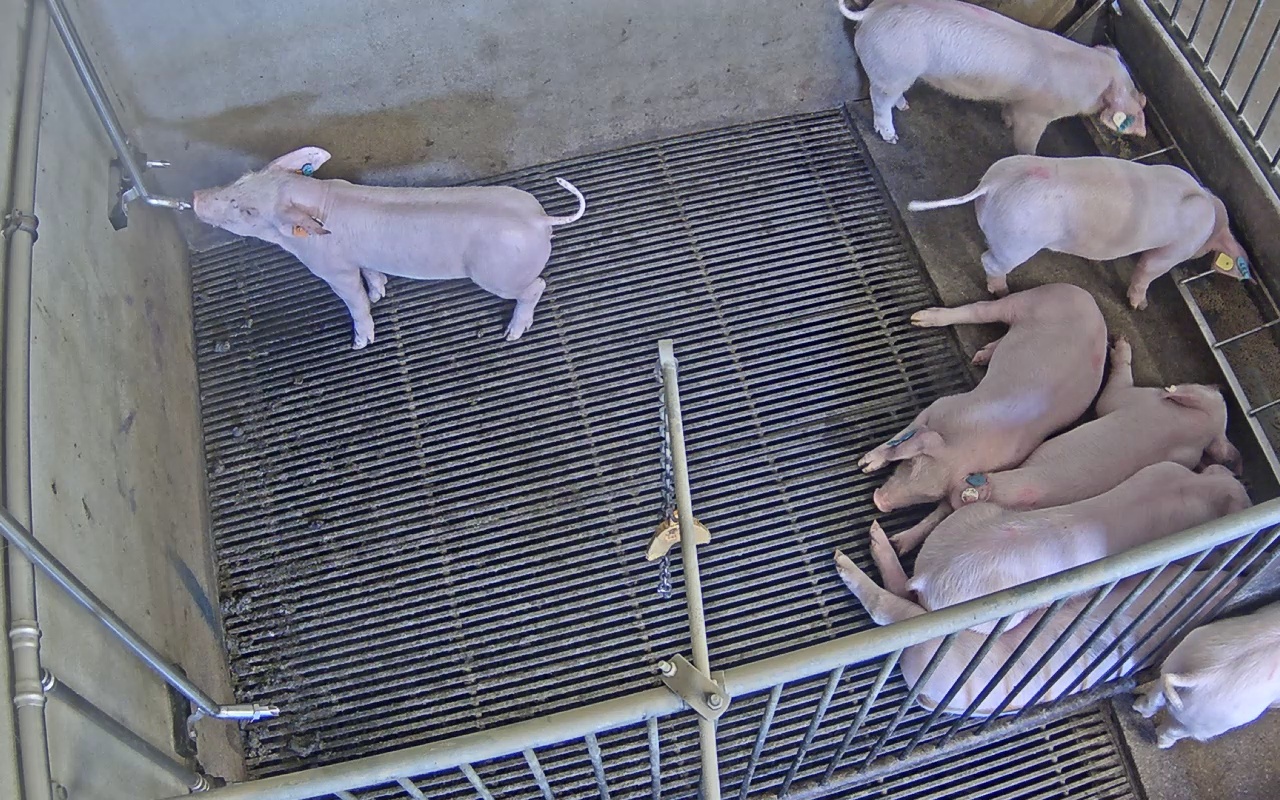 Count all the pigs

8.